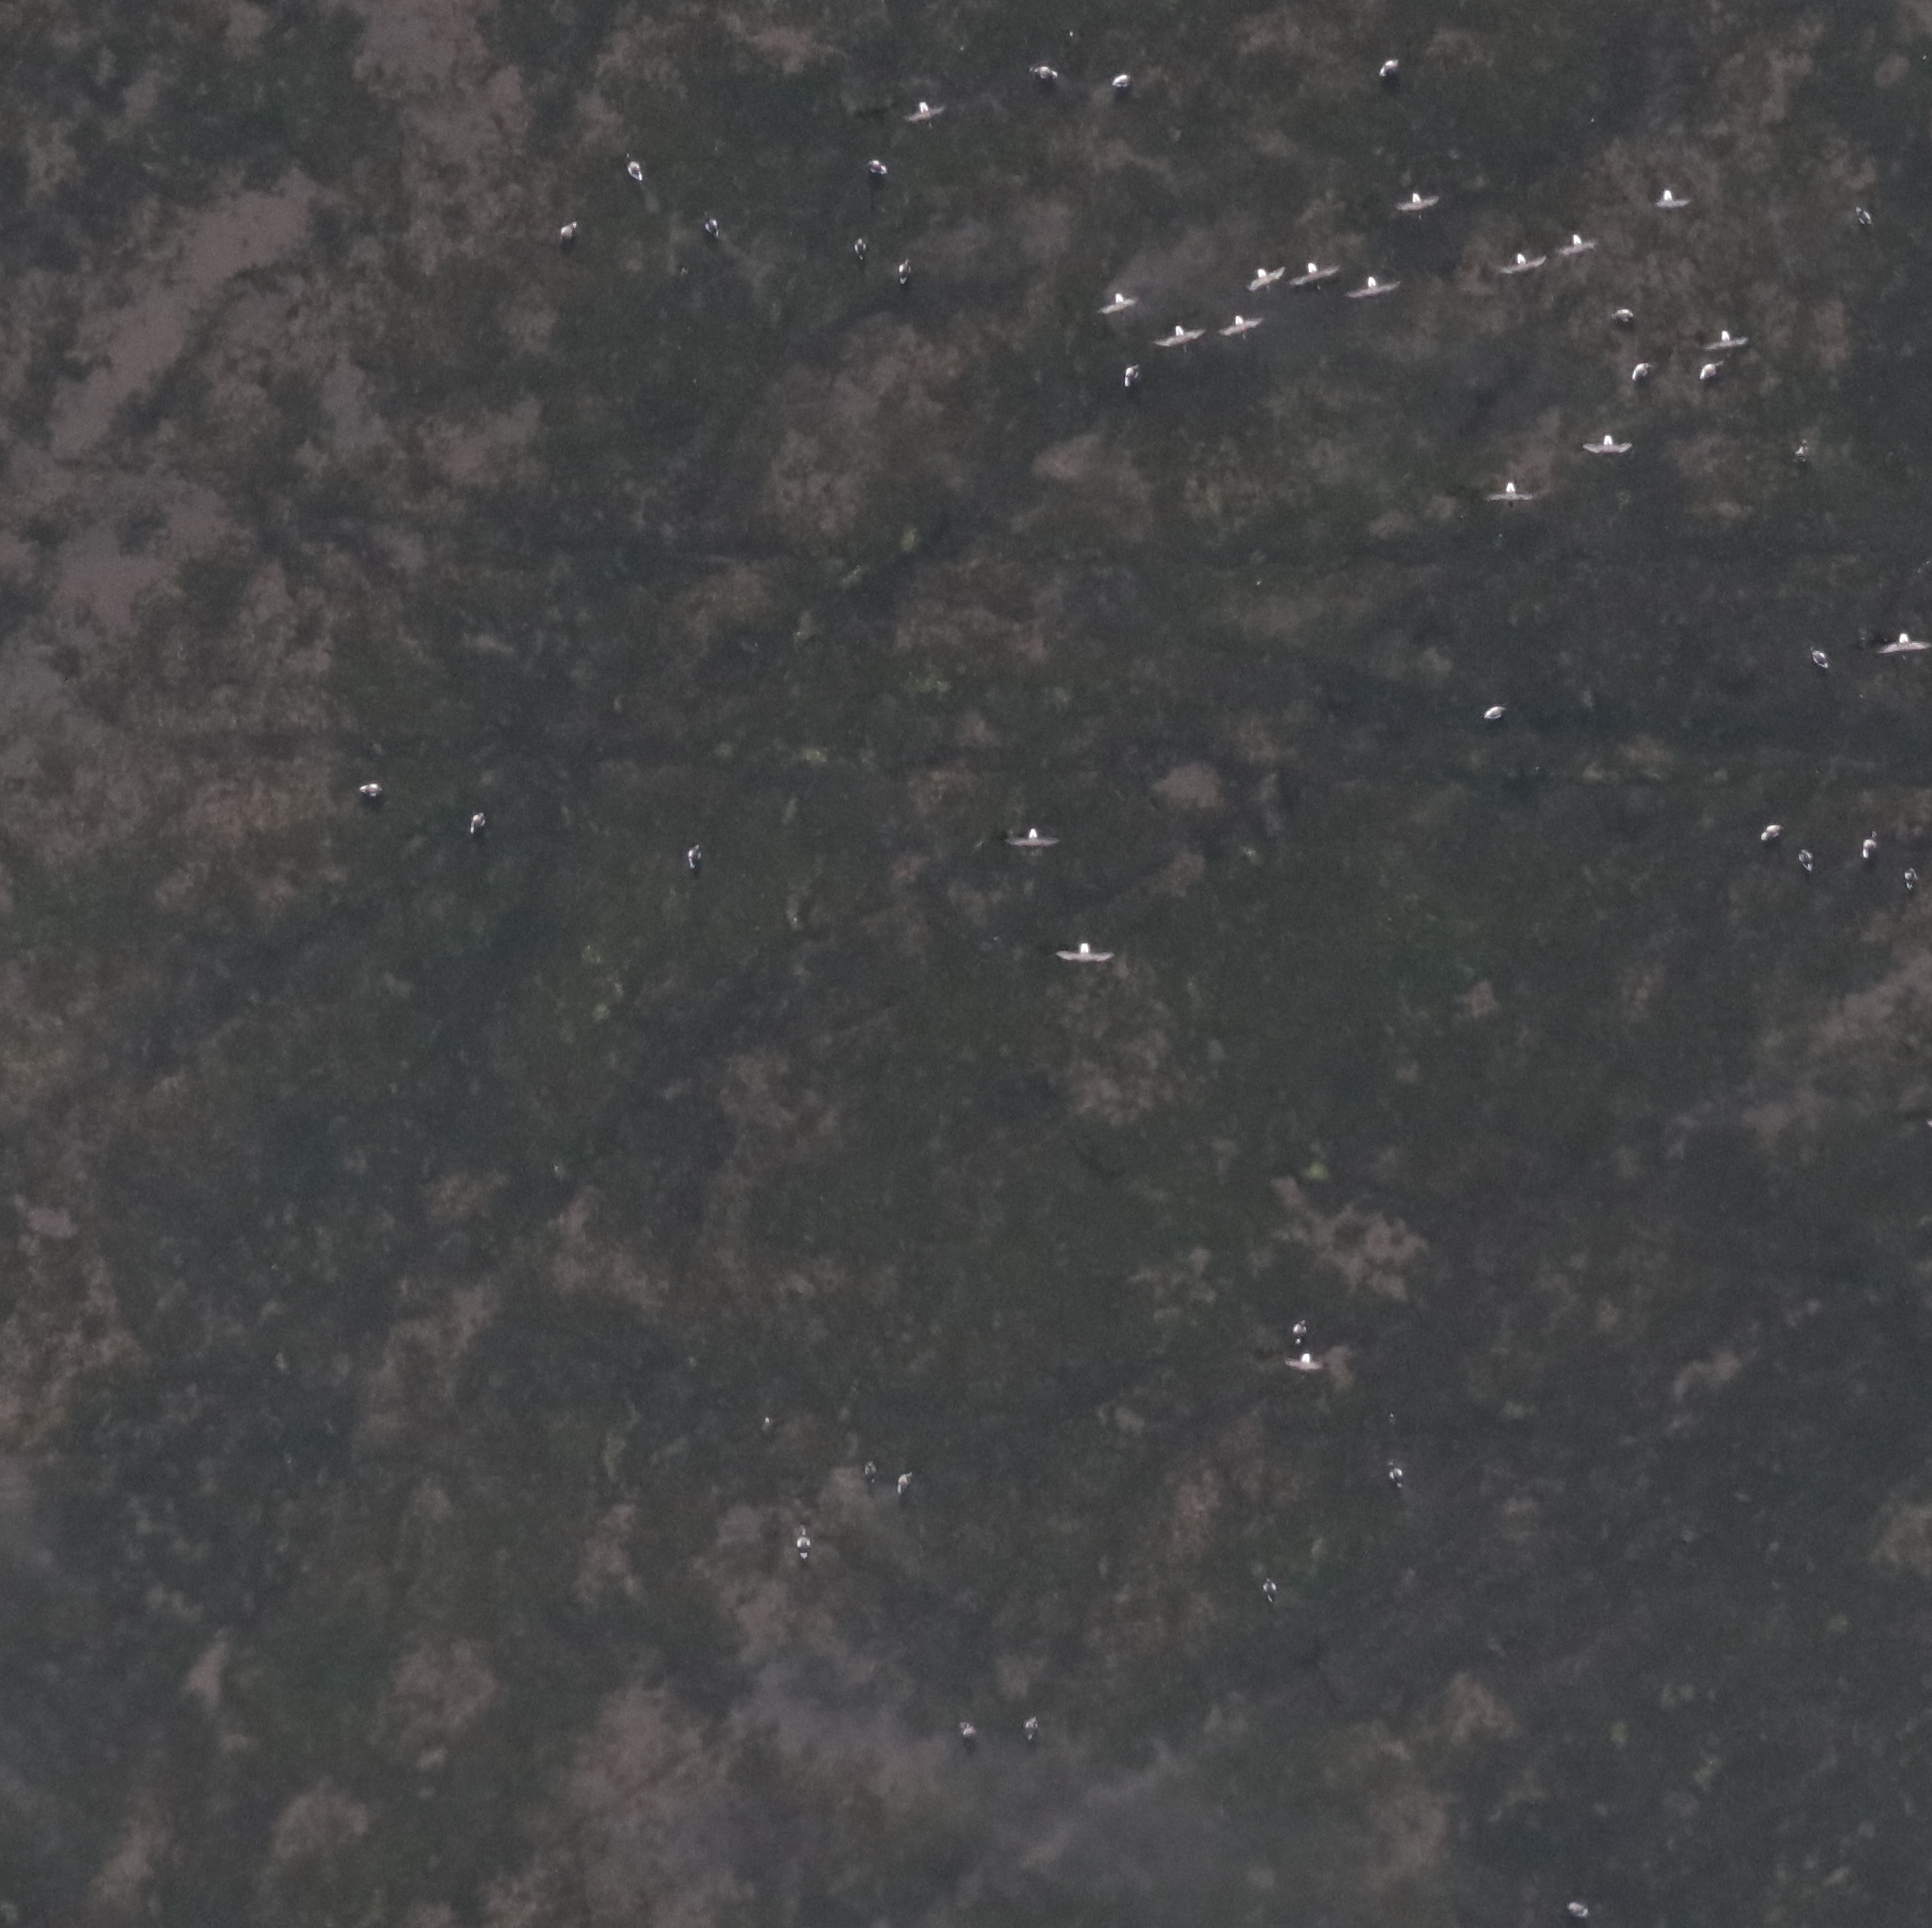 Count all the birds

52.